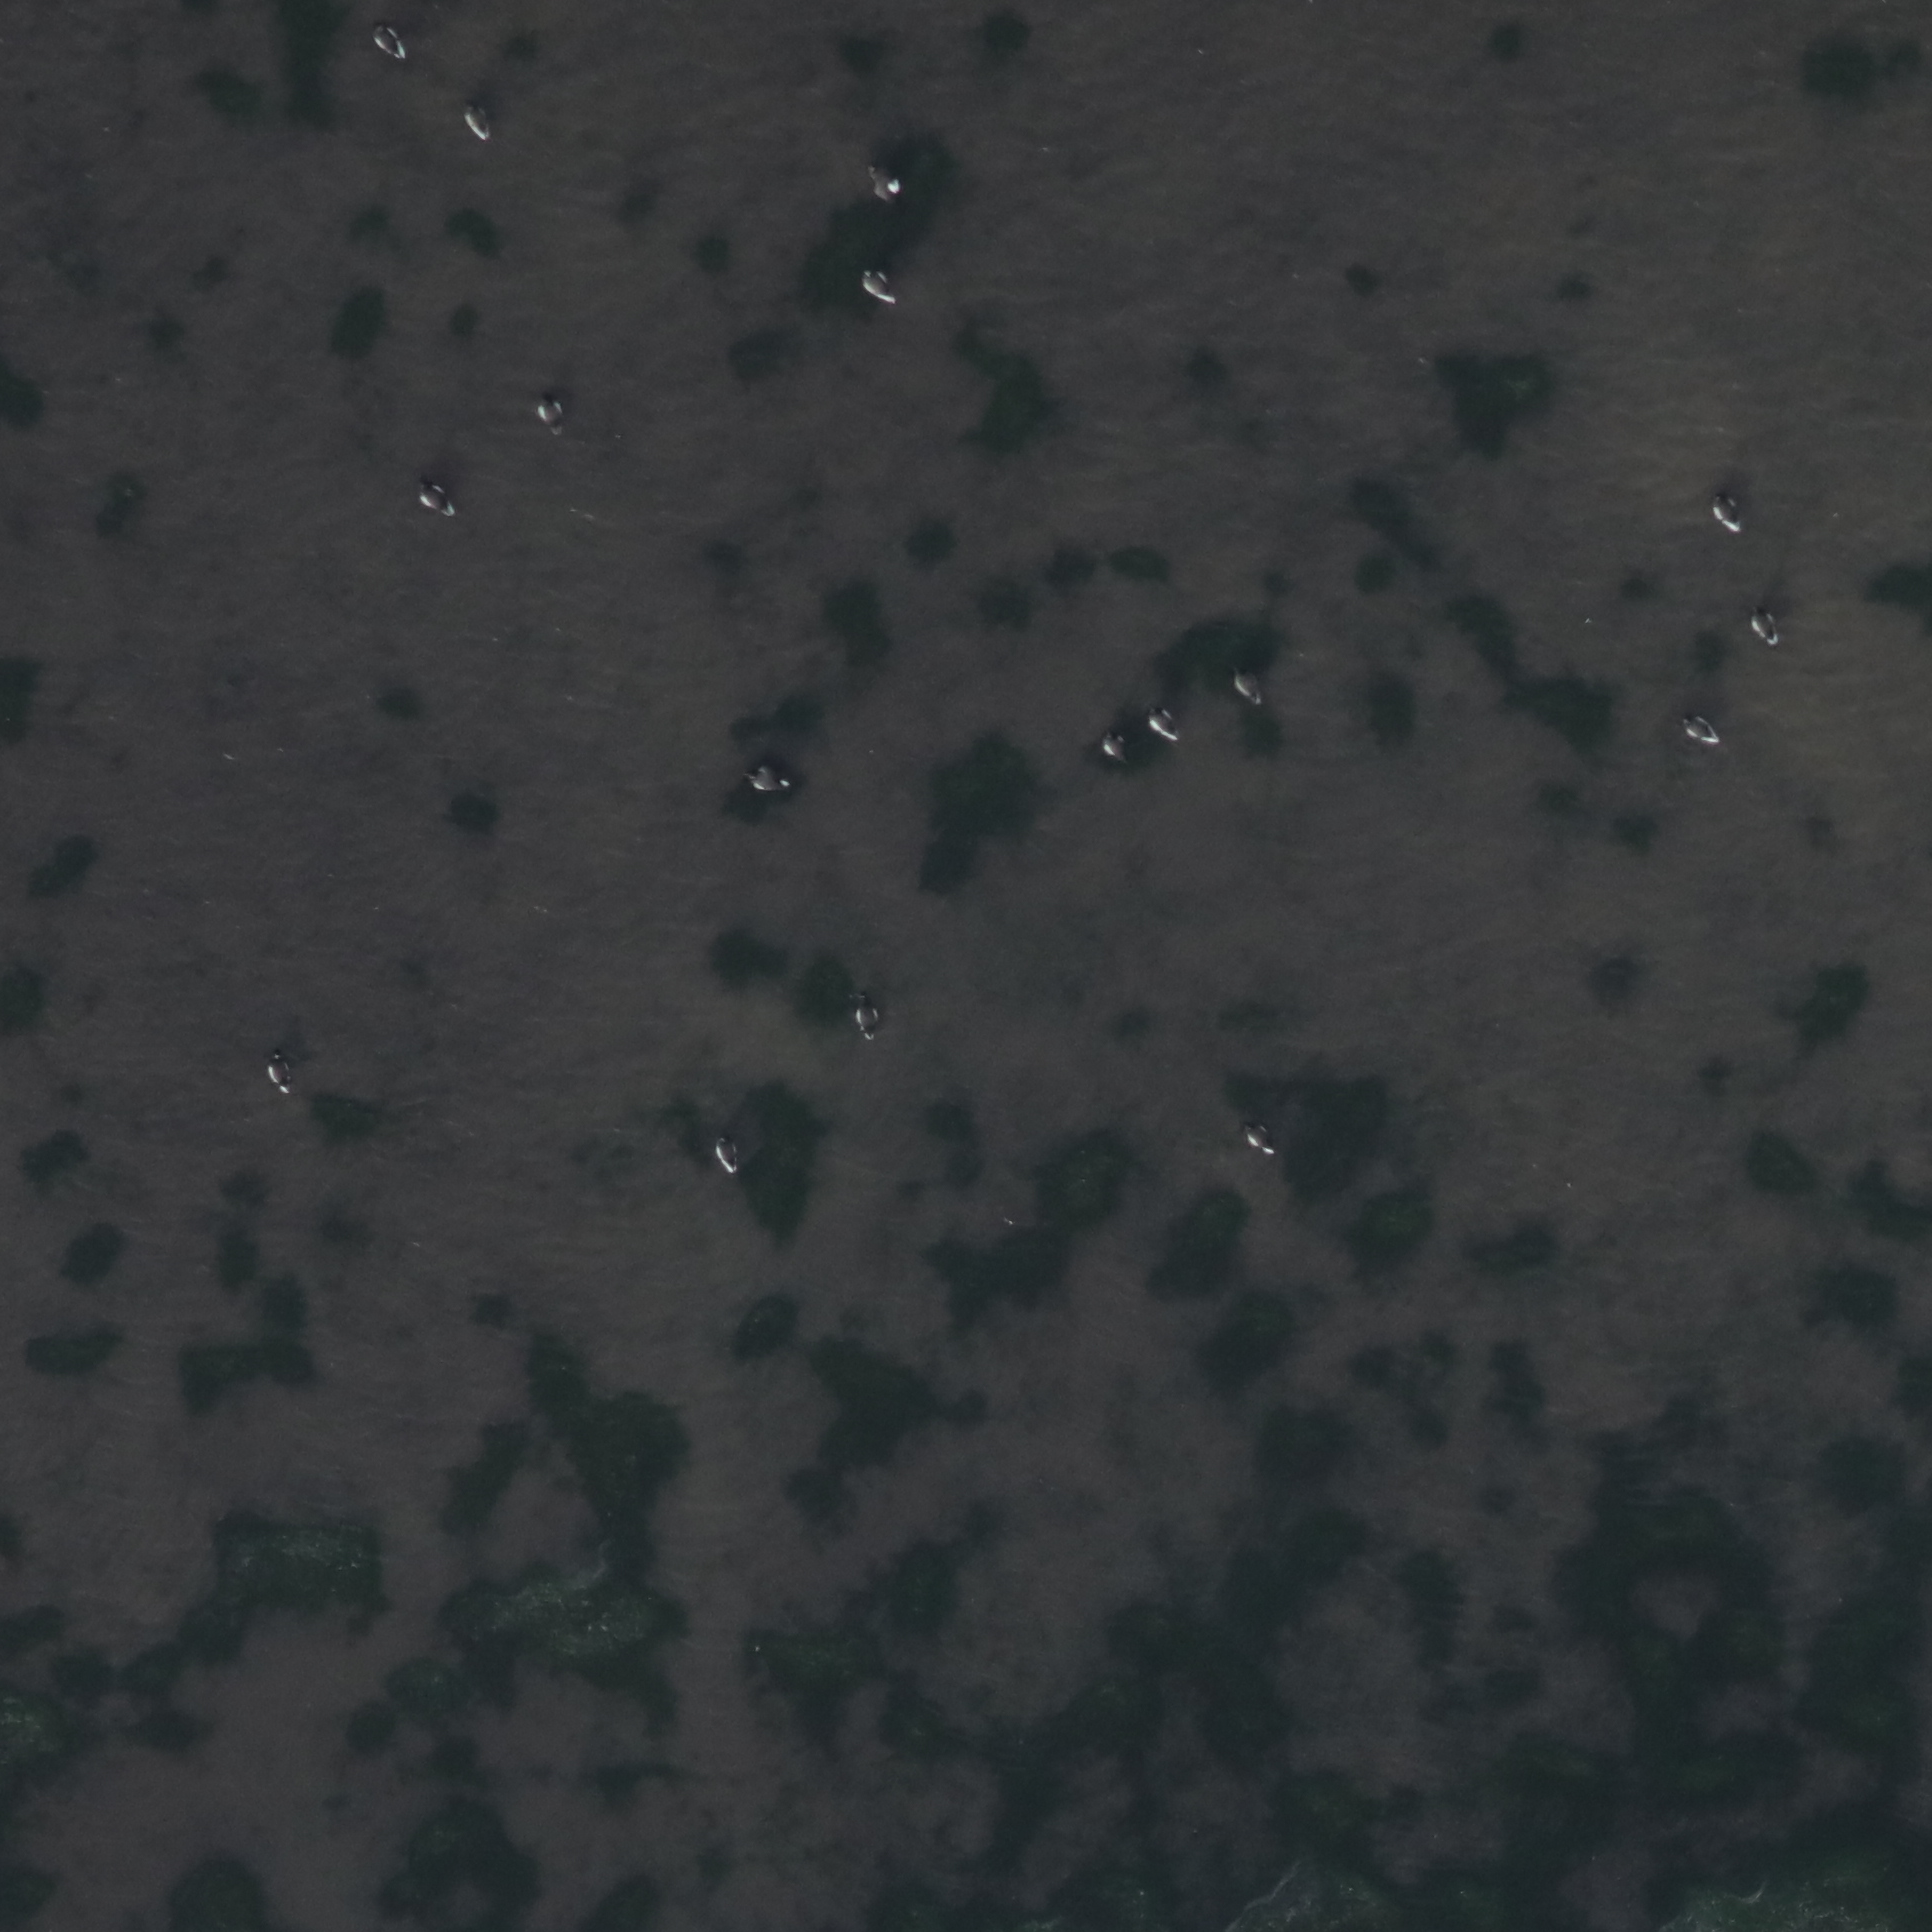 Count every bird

17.